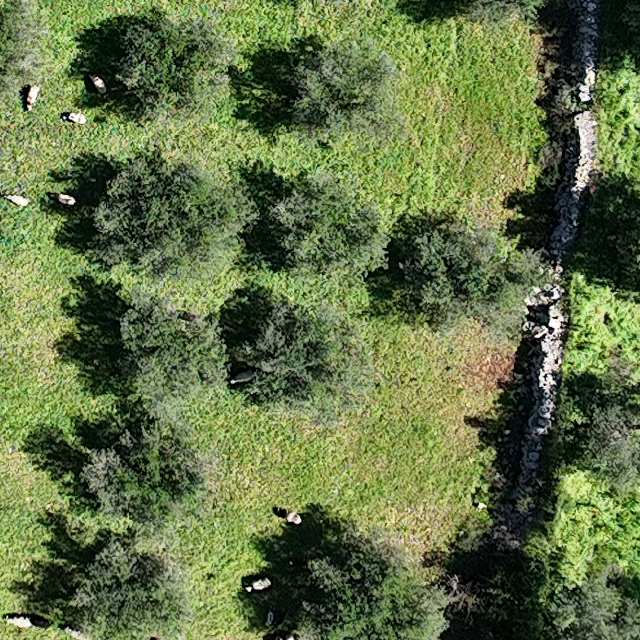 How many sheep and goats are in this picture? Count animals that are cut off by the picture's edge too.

12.